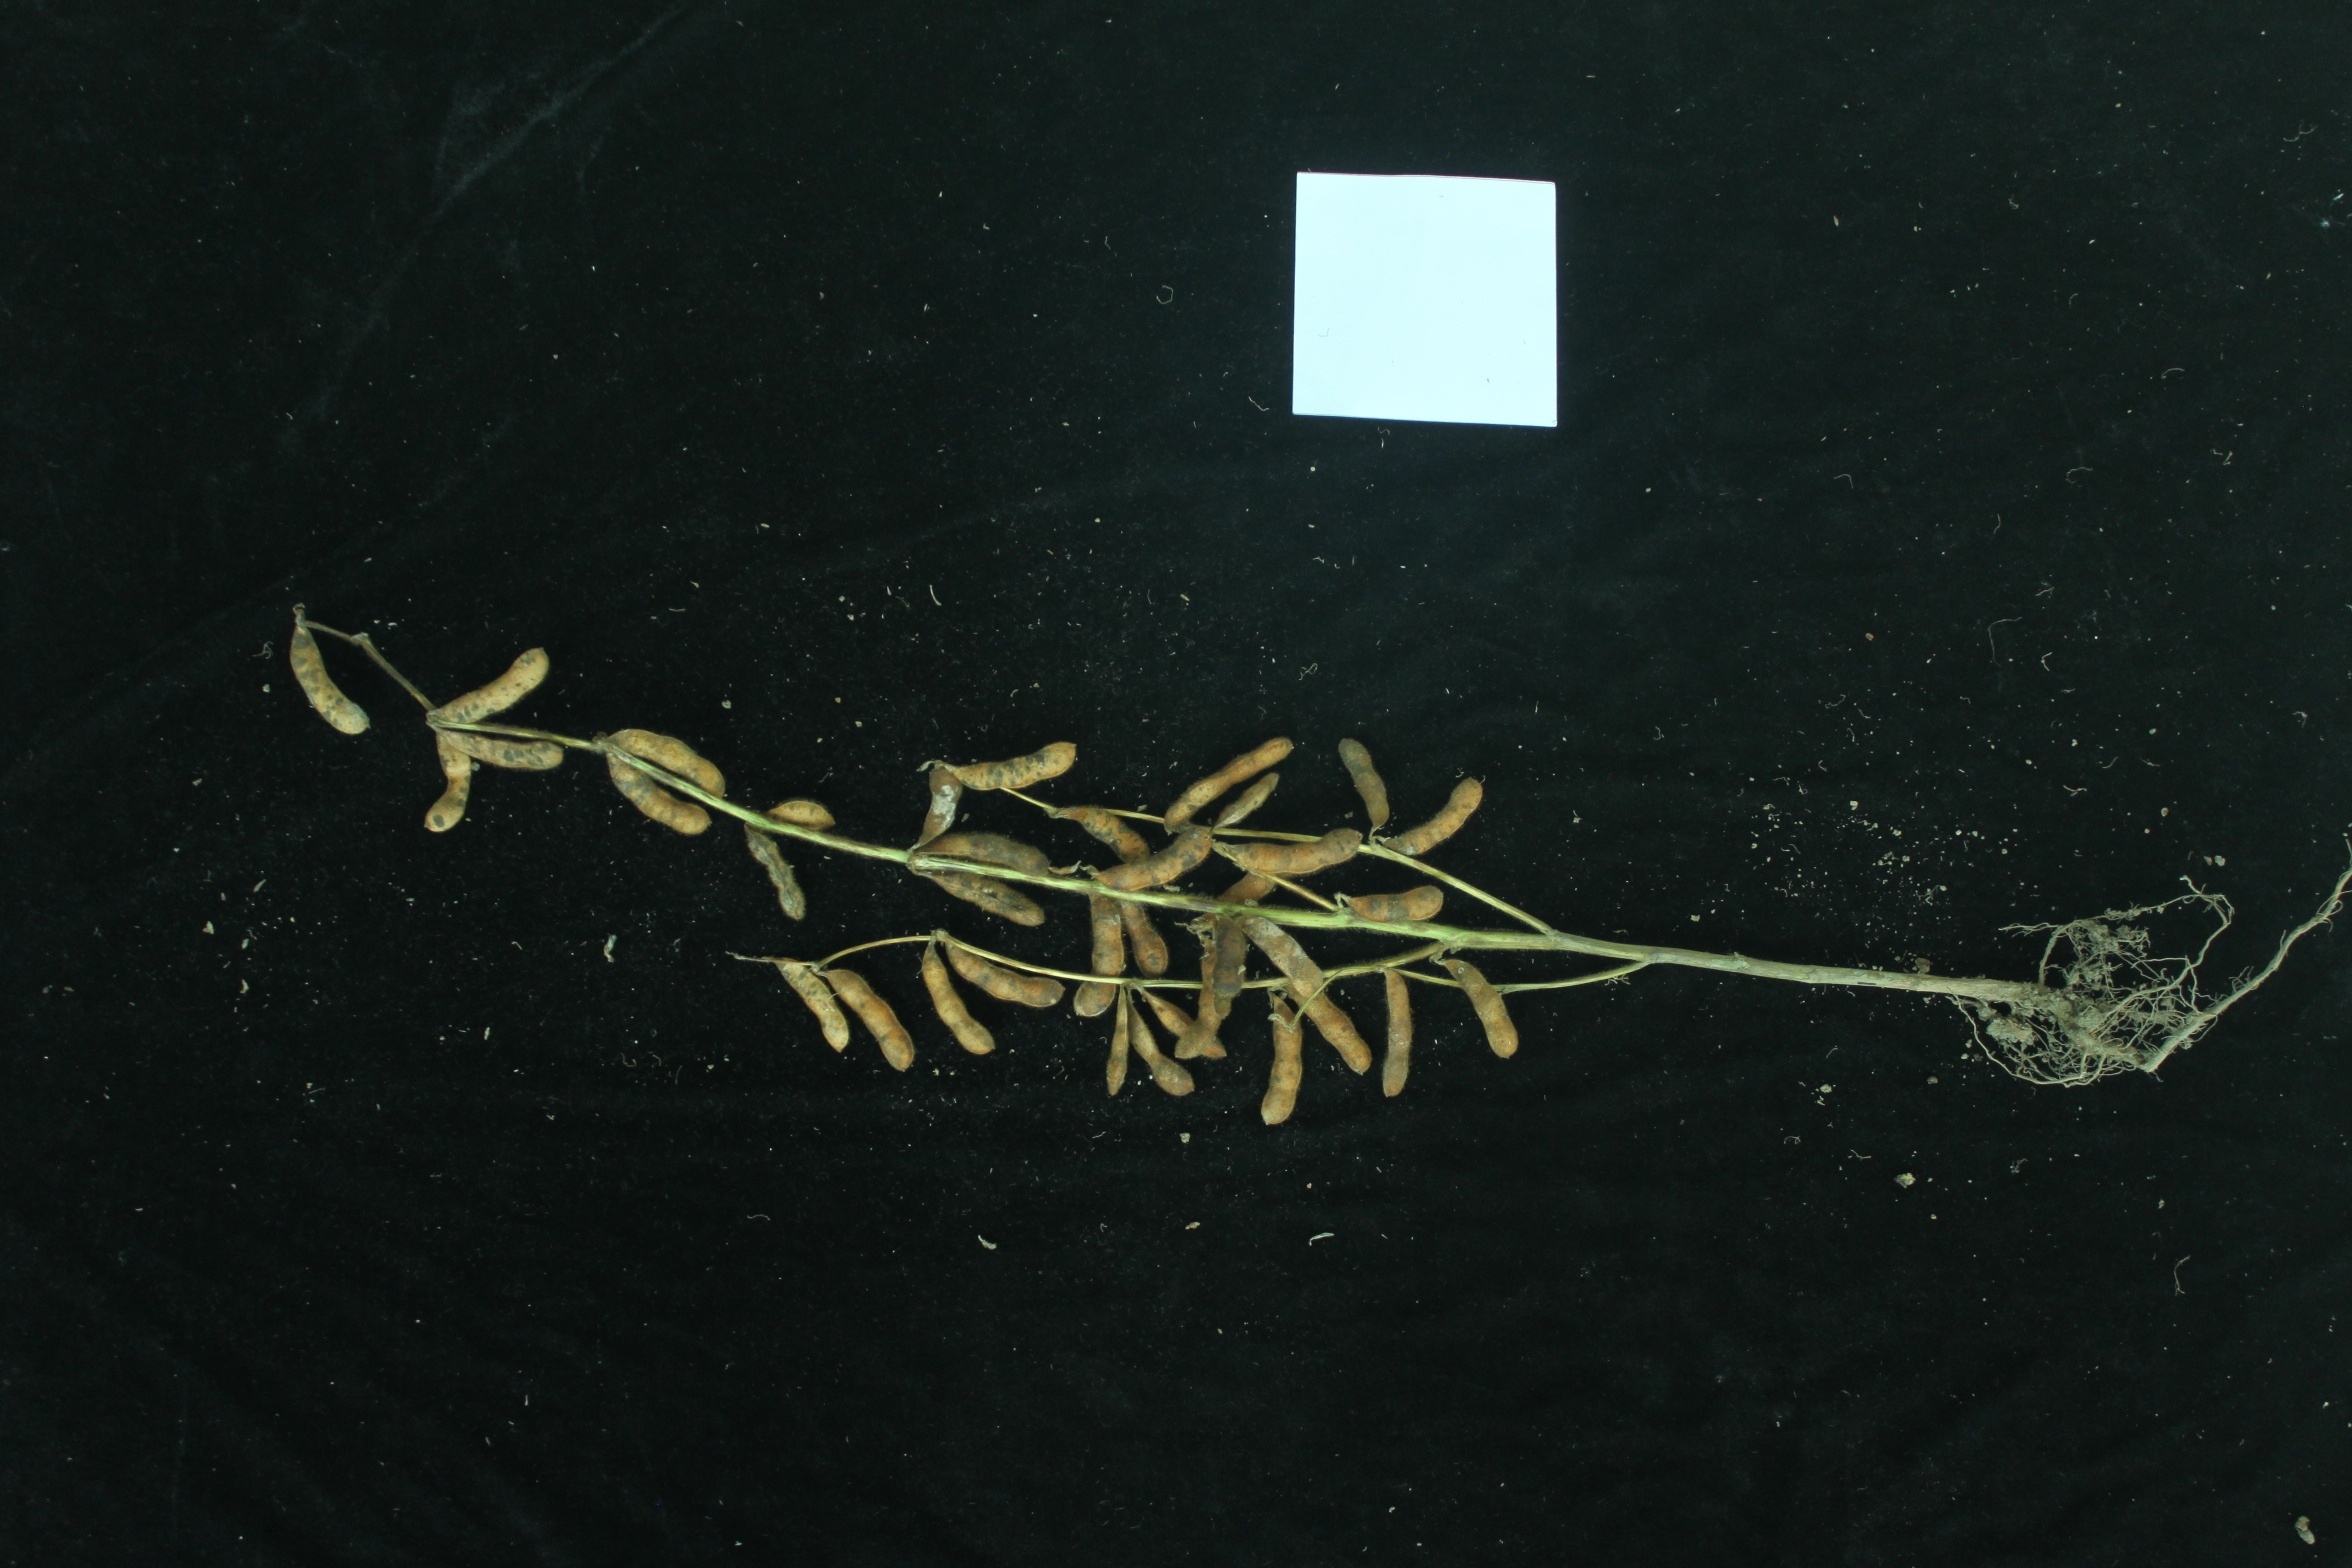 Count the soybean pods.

37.